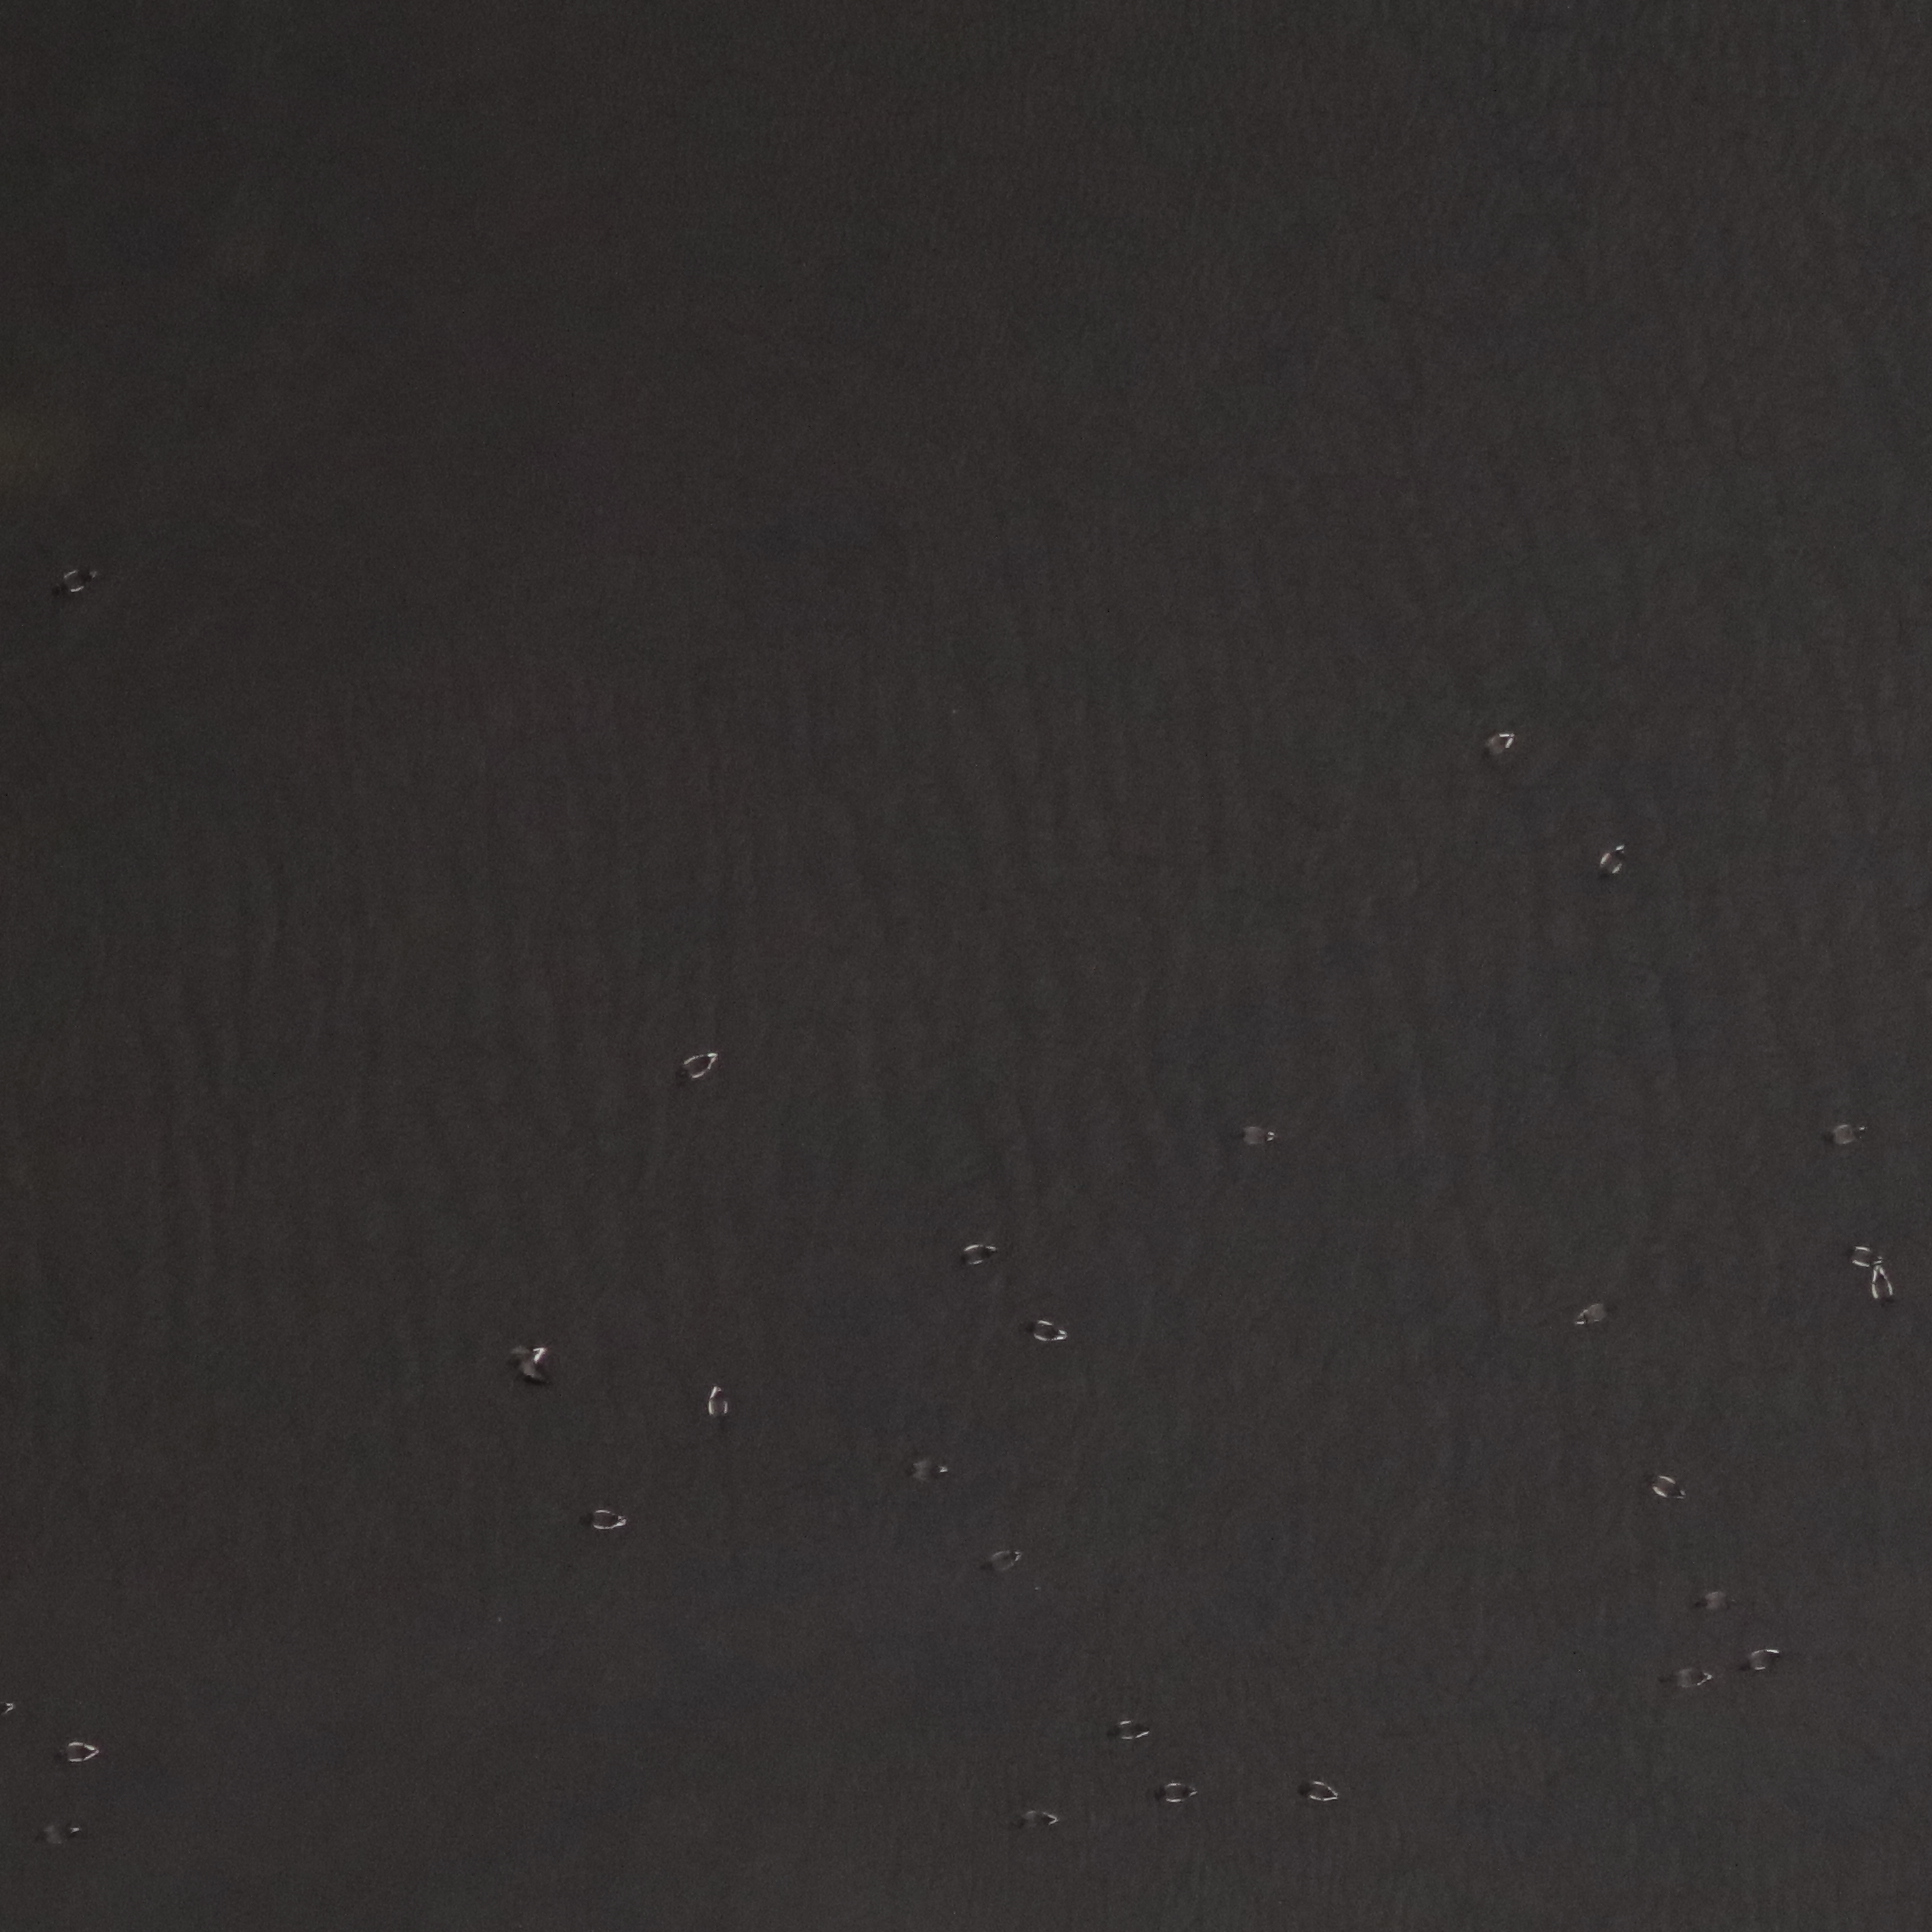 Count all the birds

26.